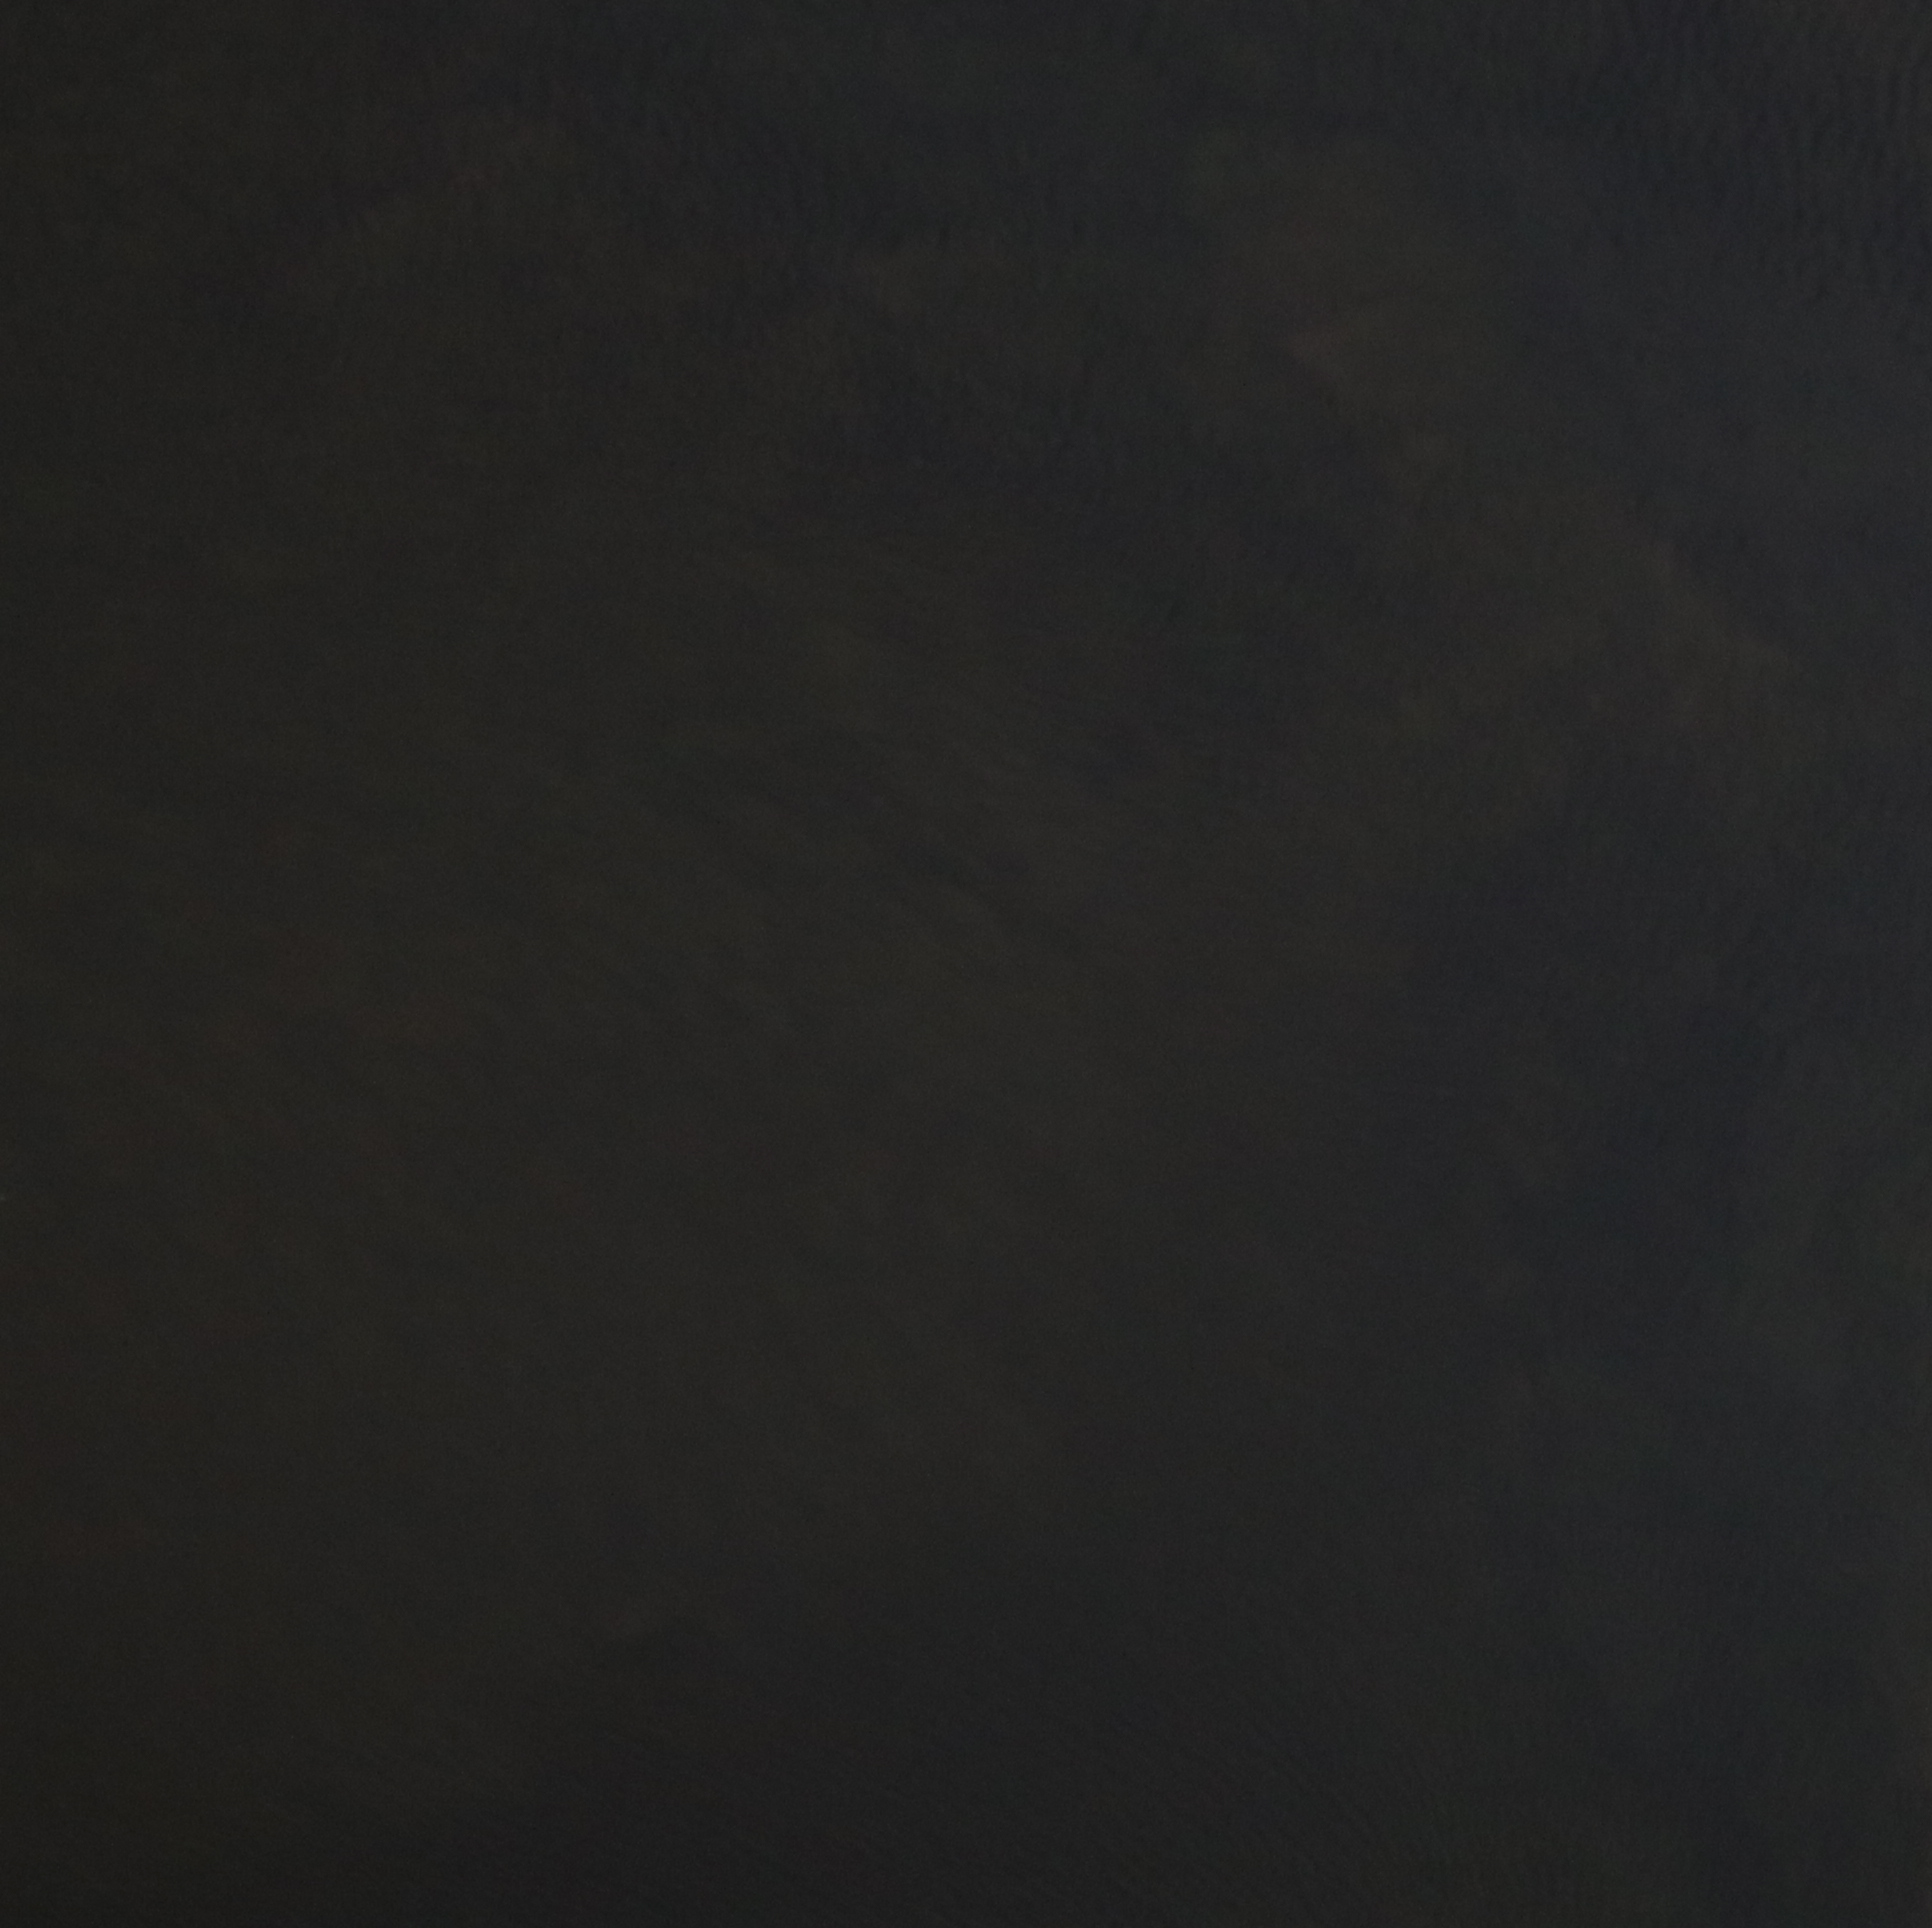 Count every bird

0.